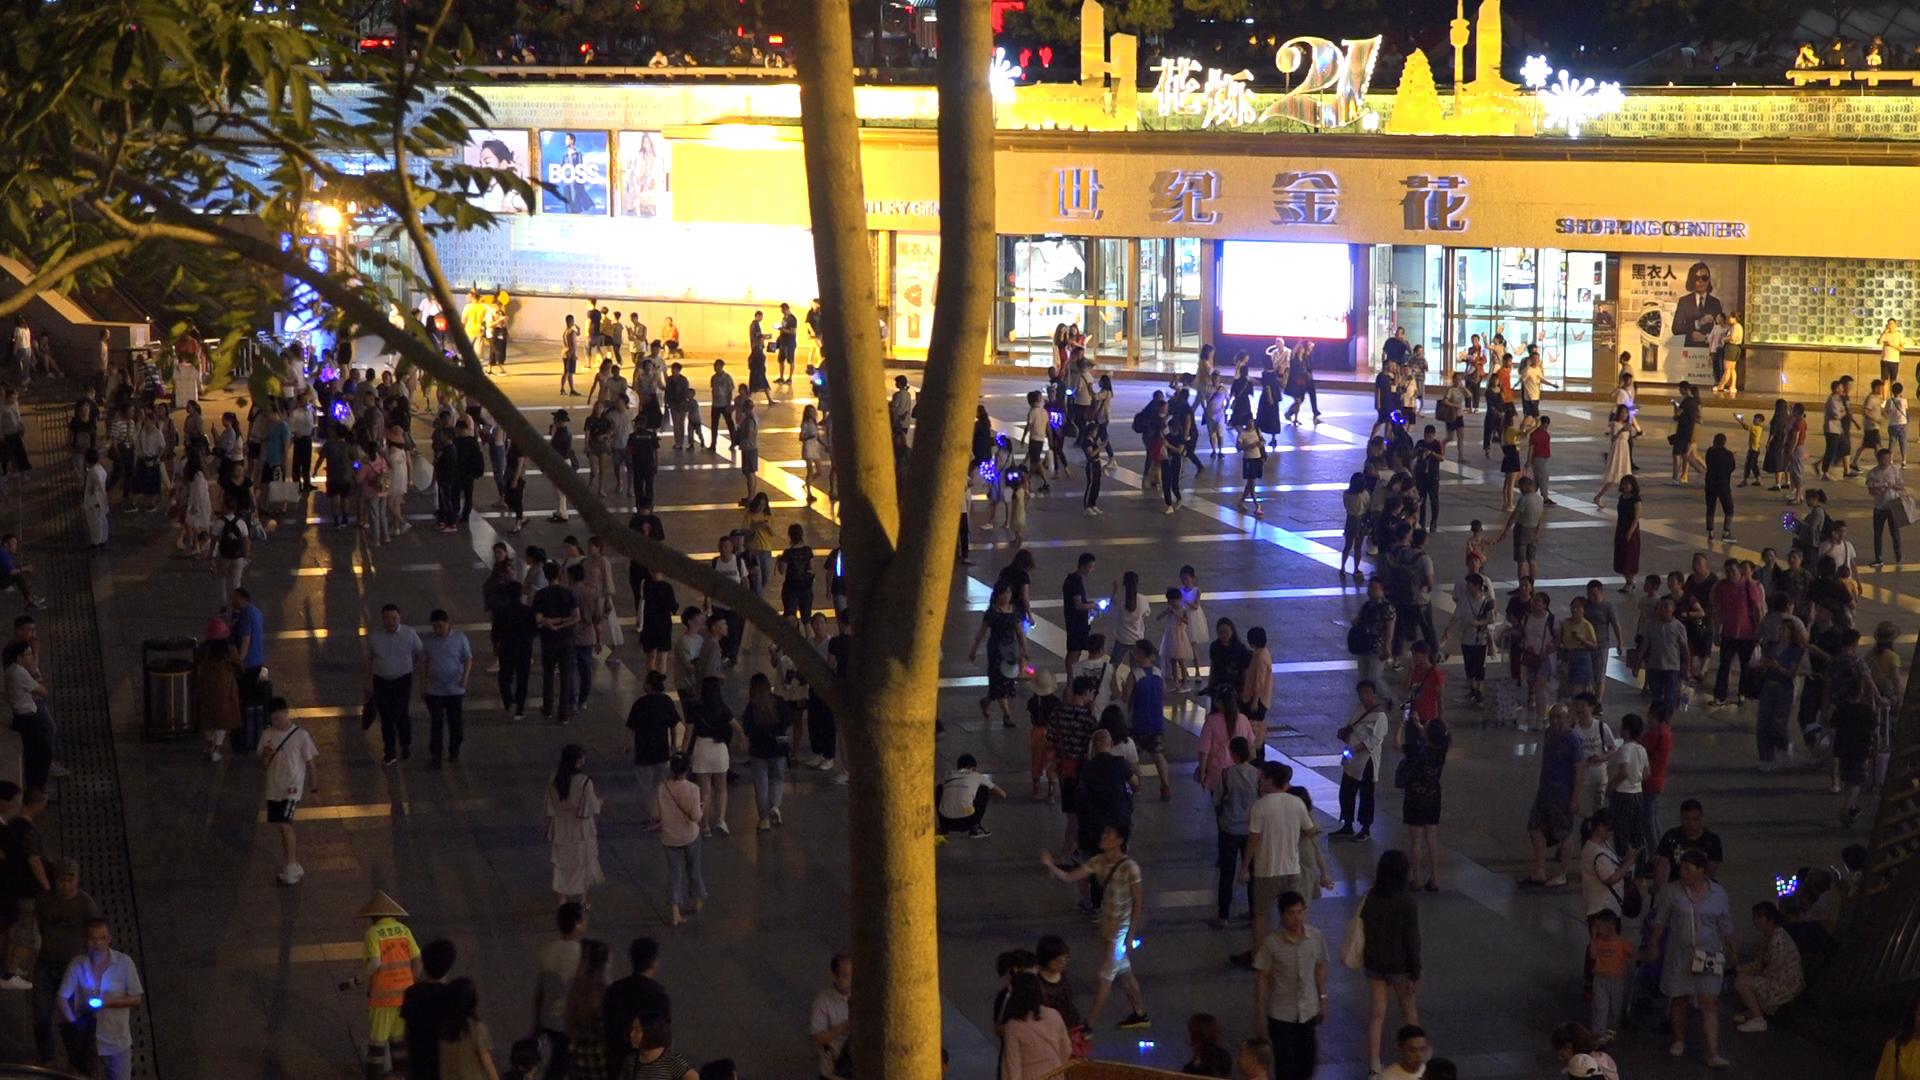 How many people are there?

276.